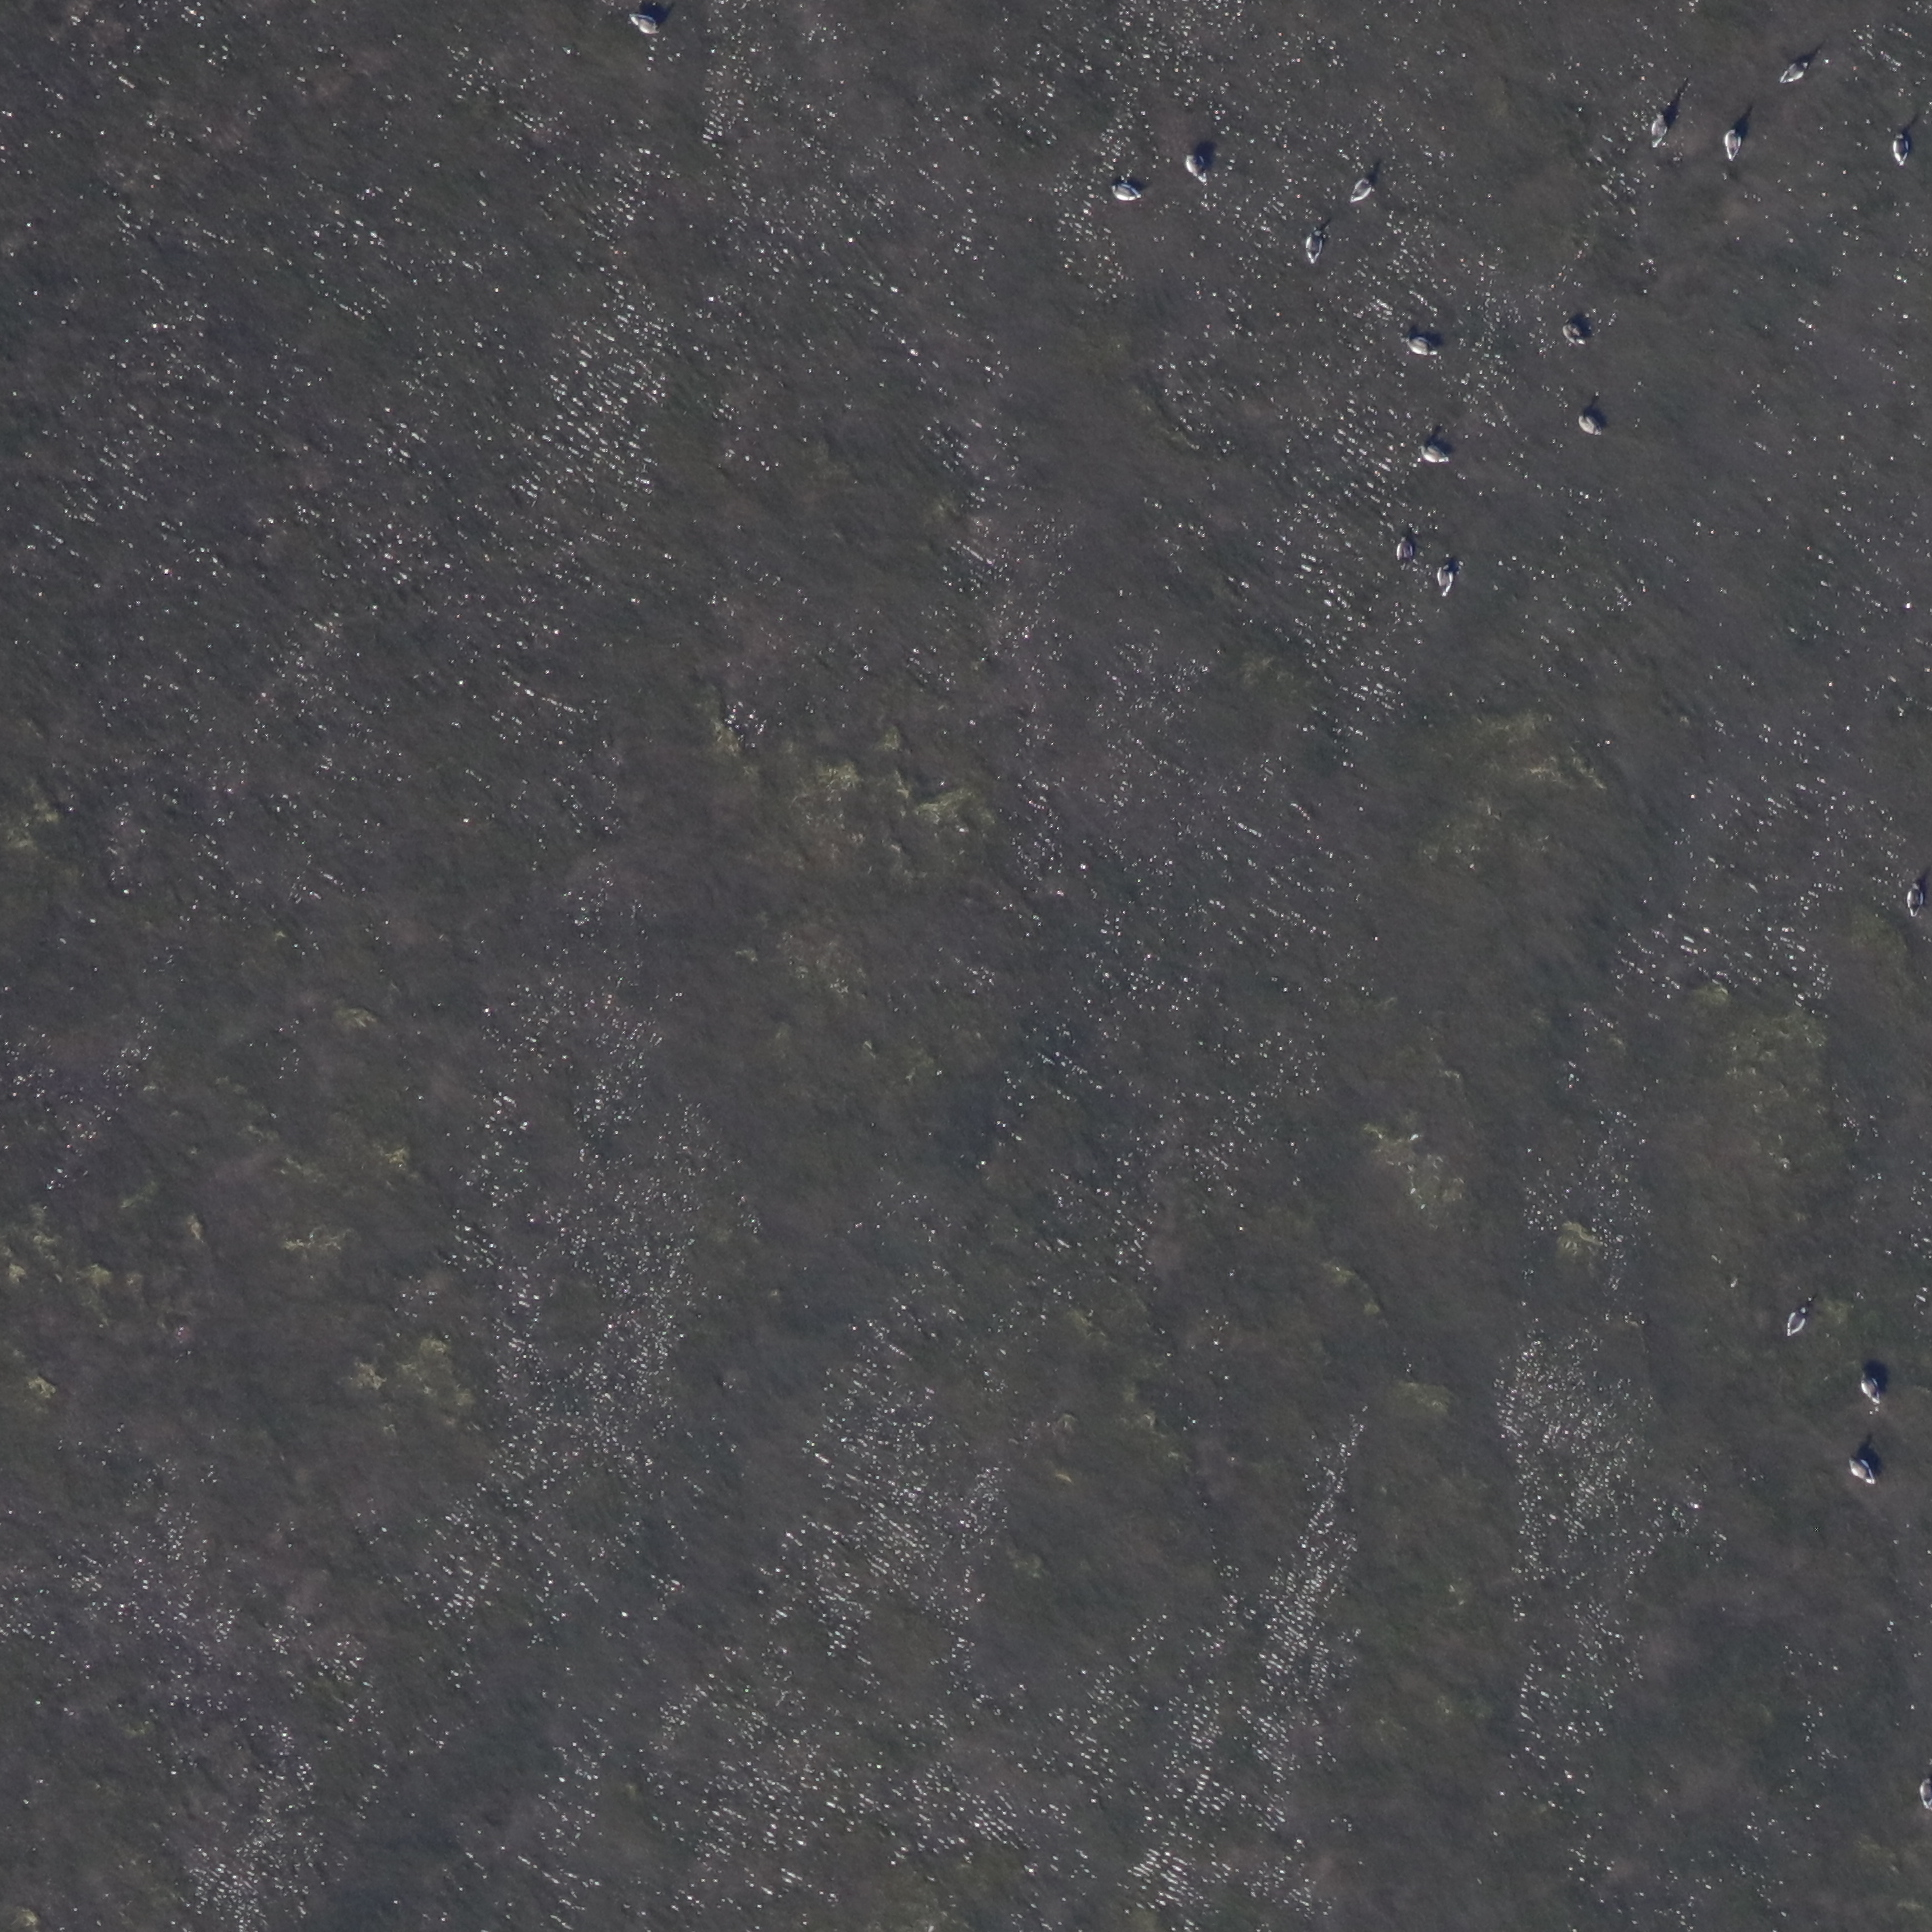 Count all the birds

20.